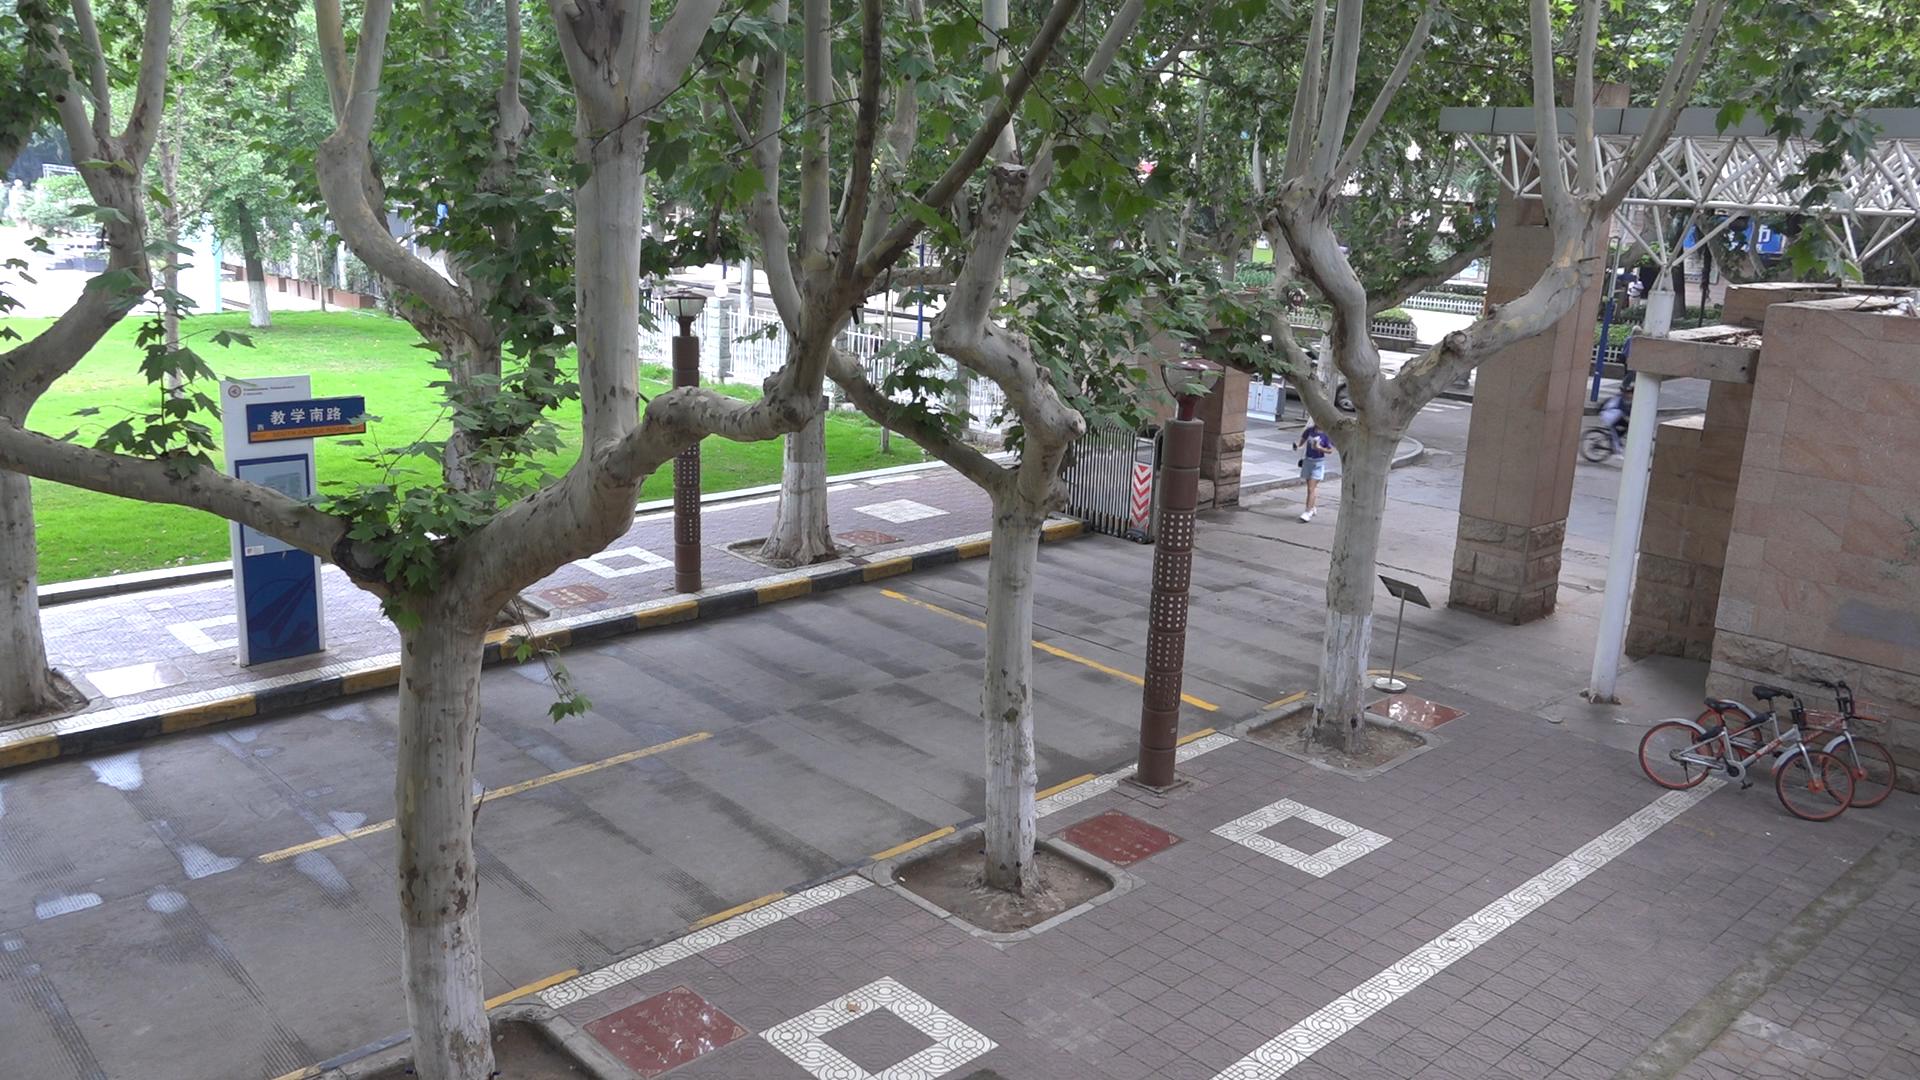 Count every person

3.